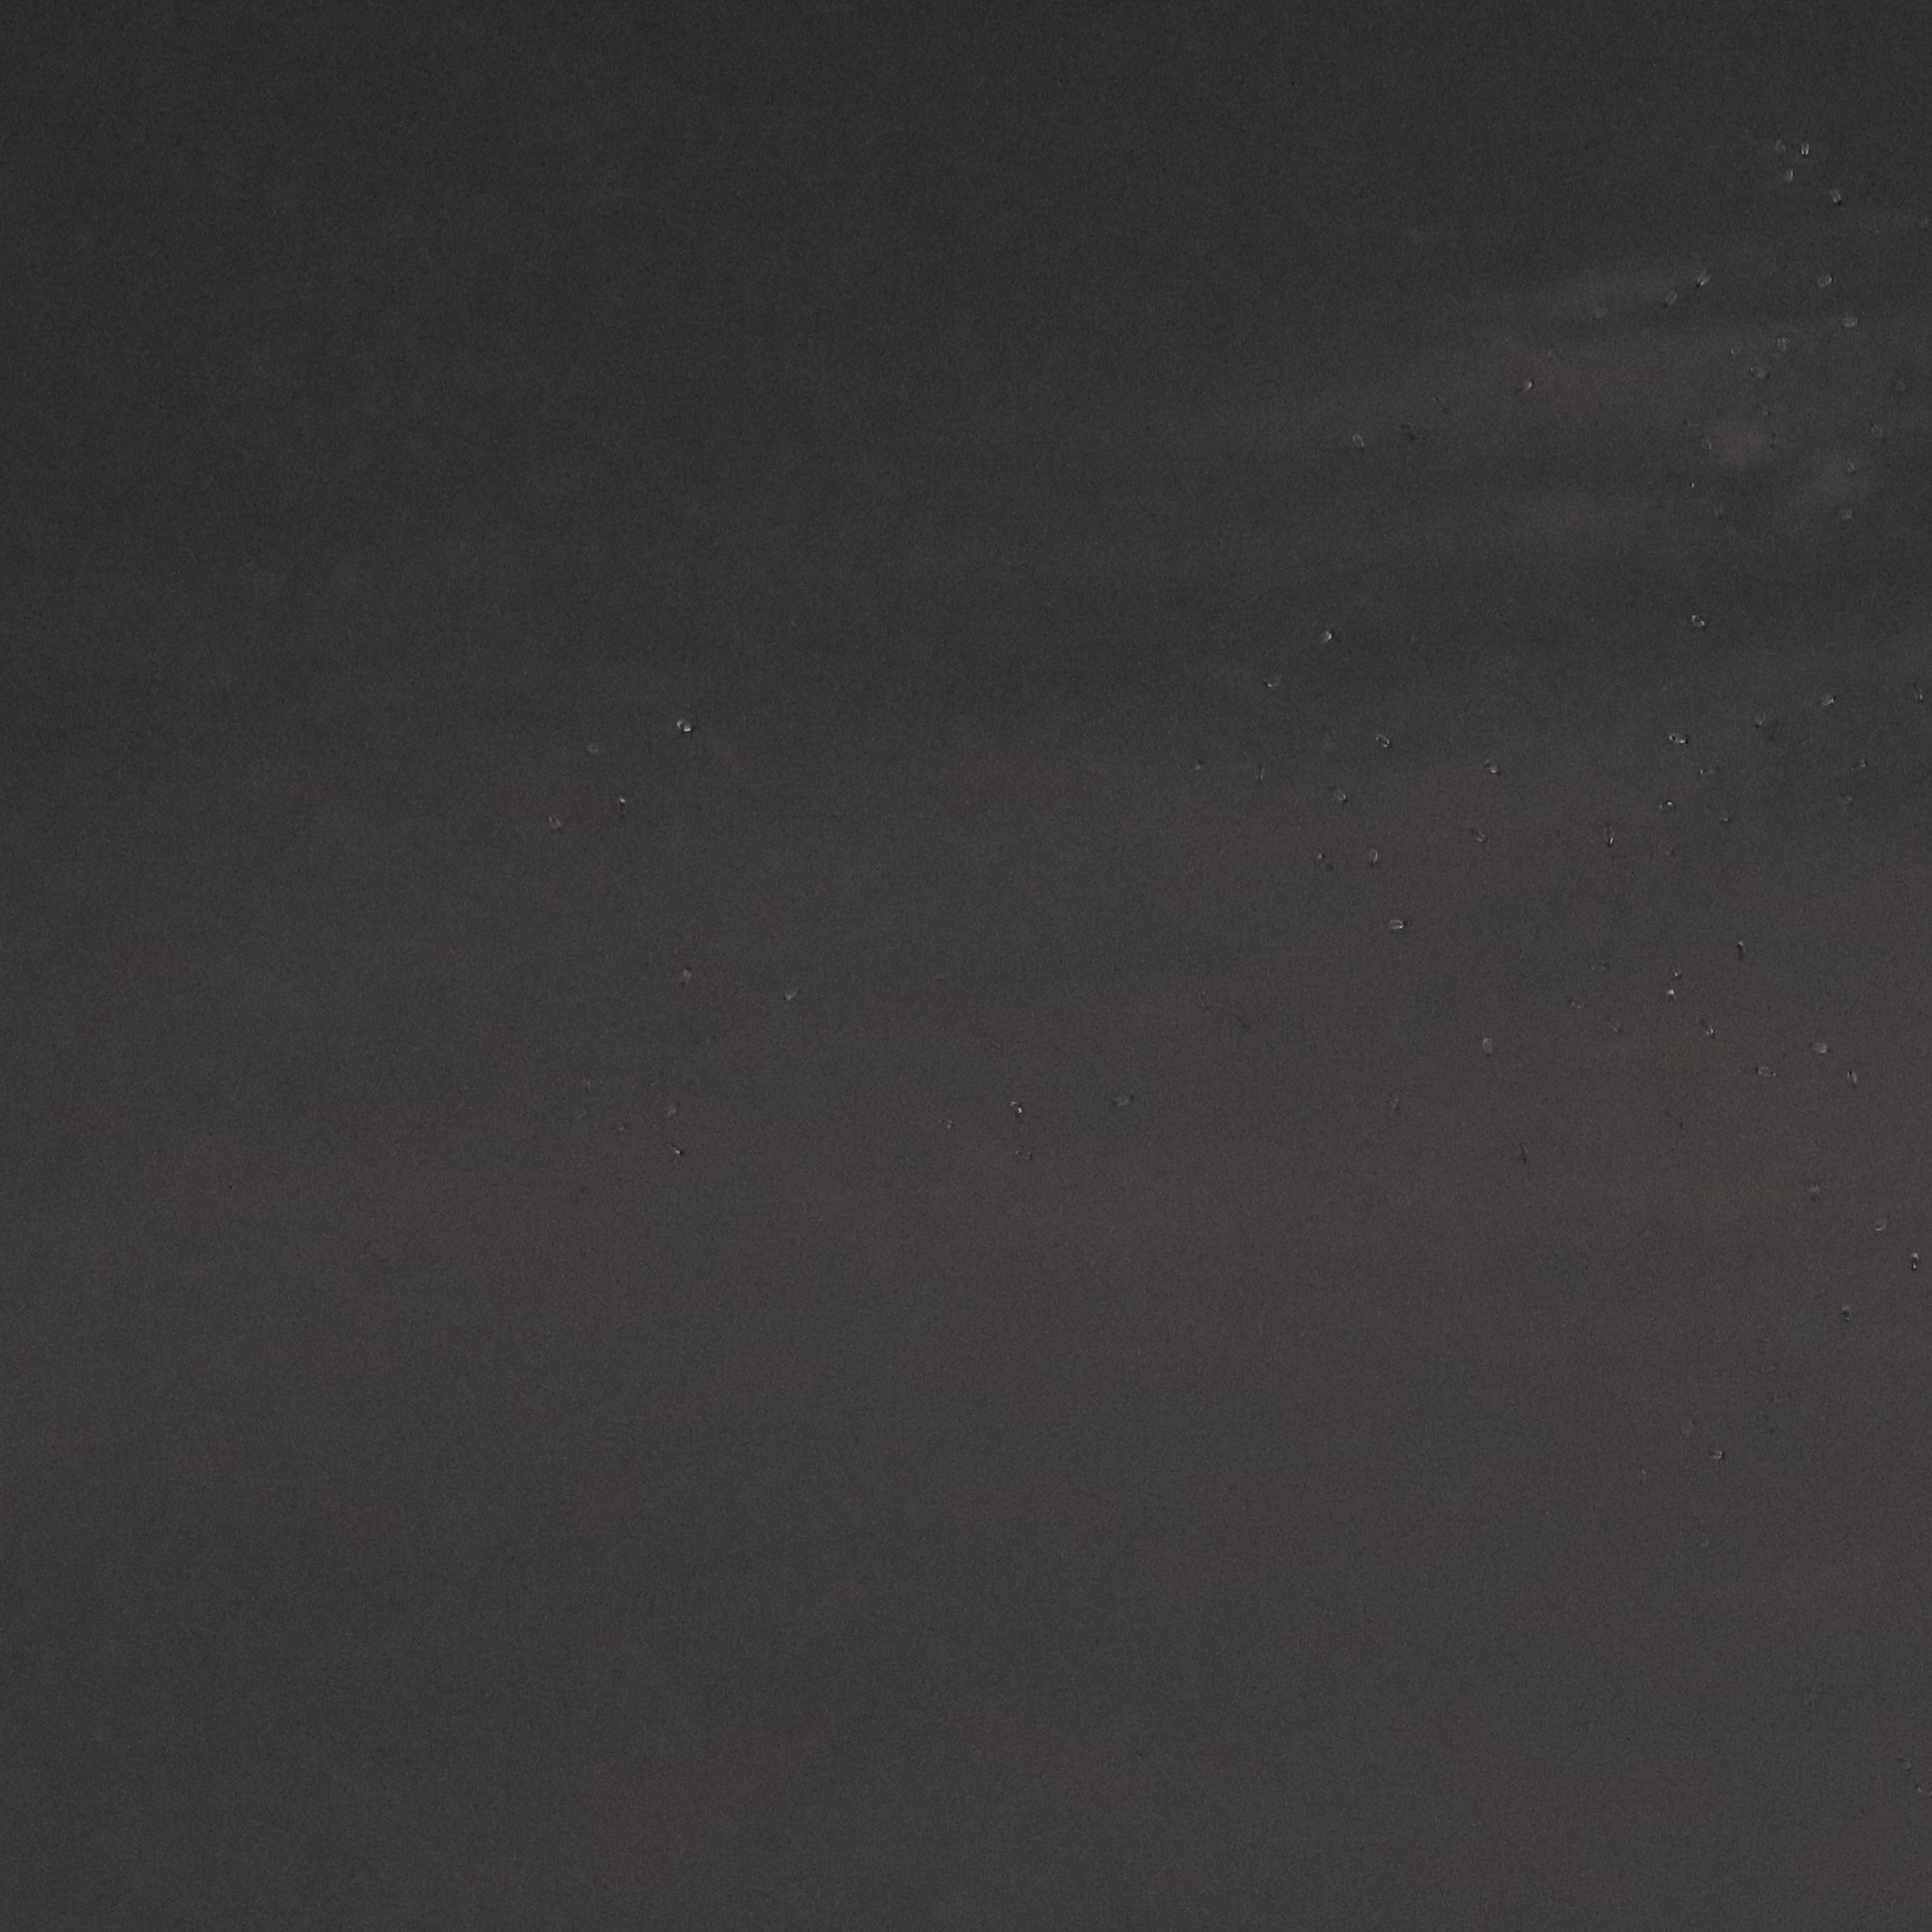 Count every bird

91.